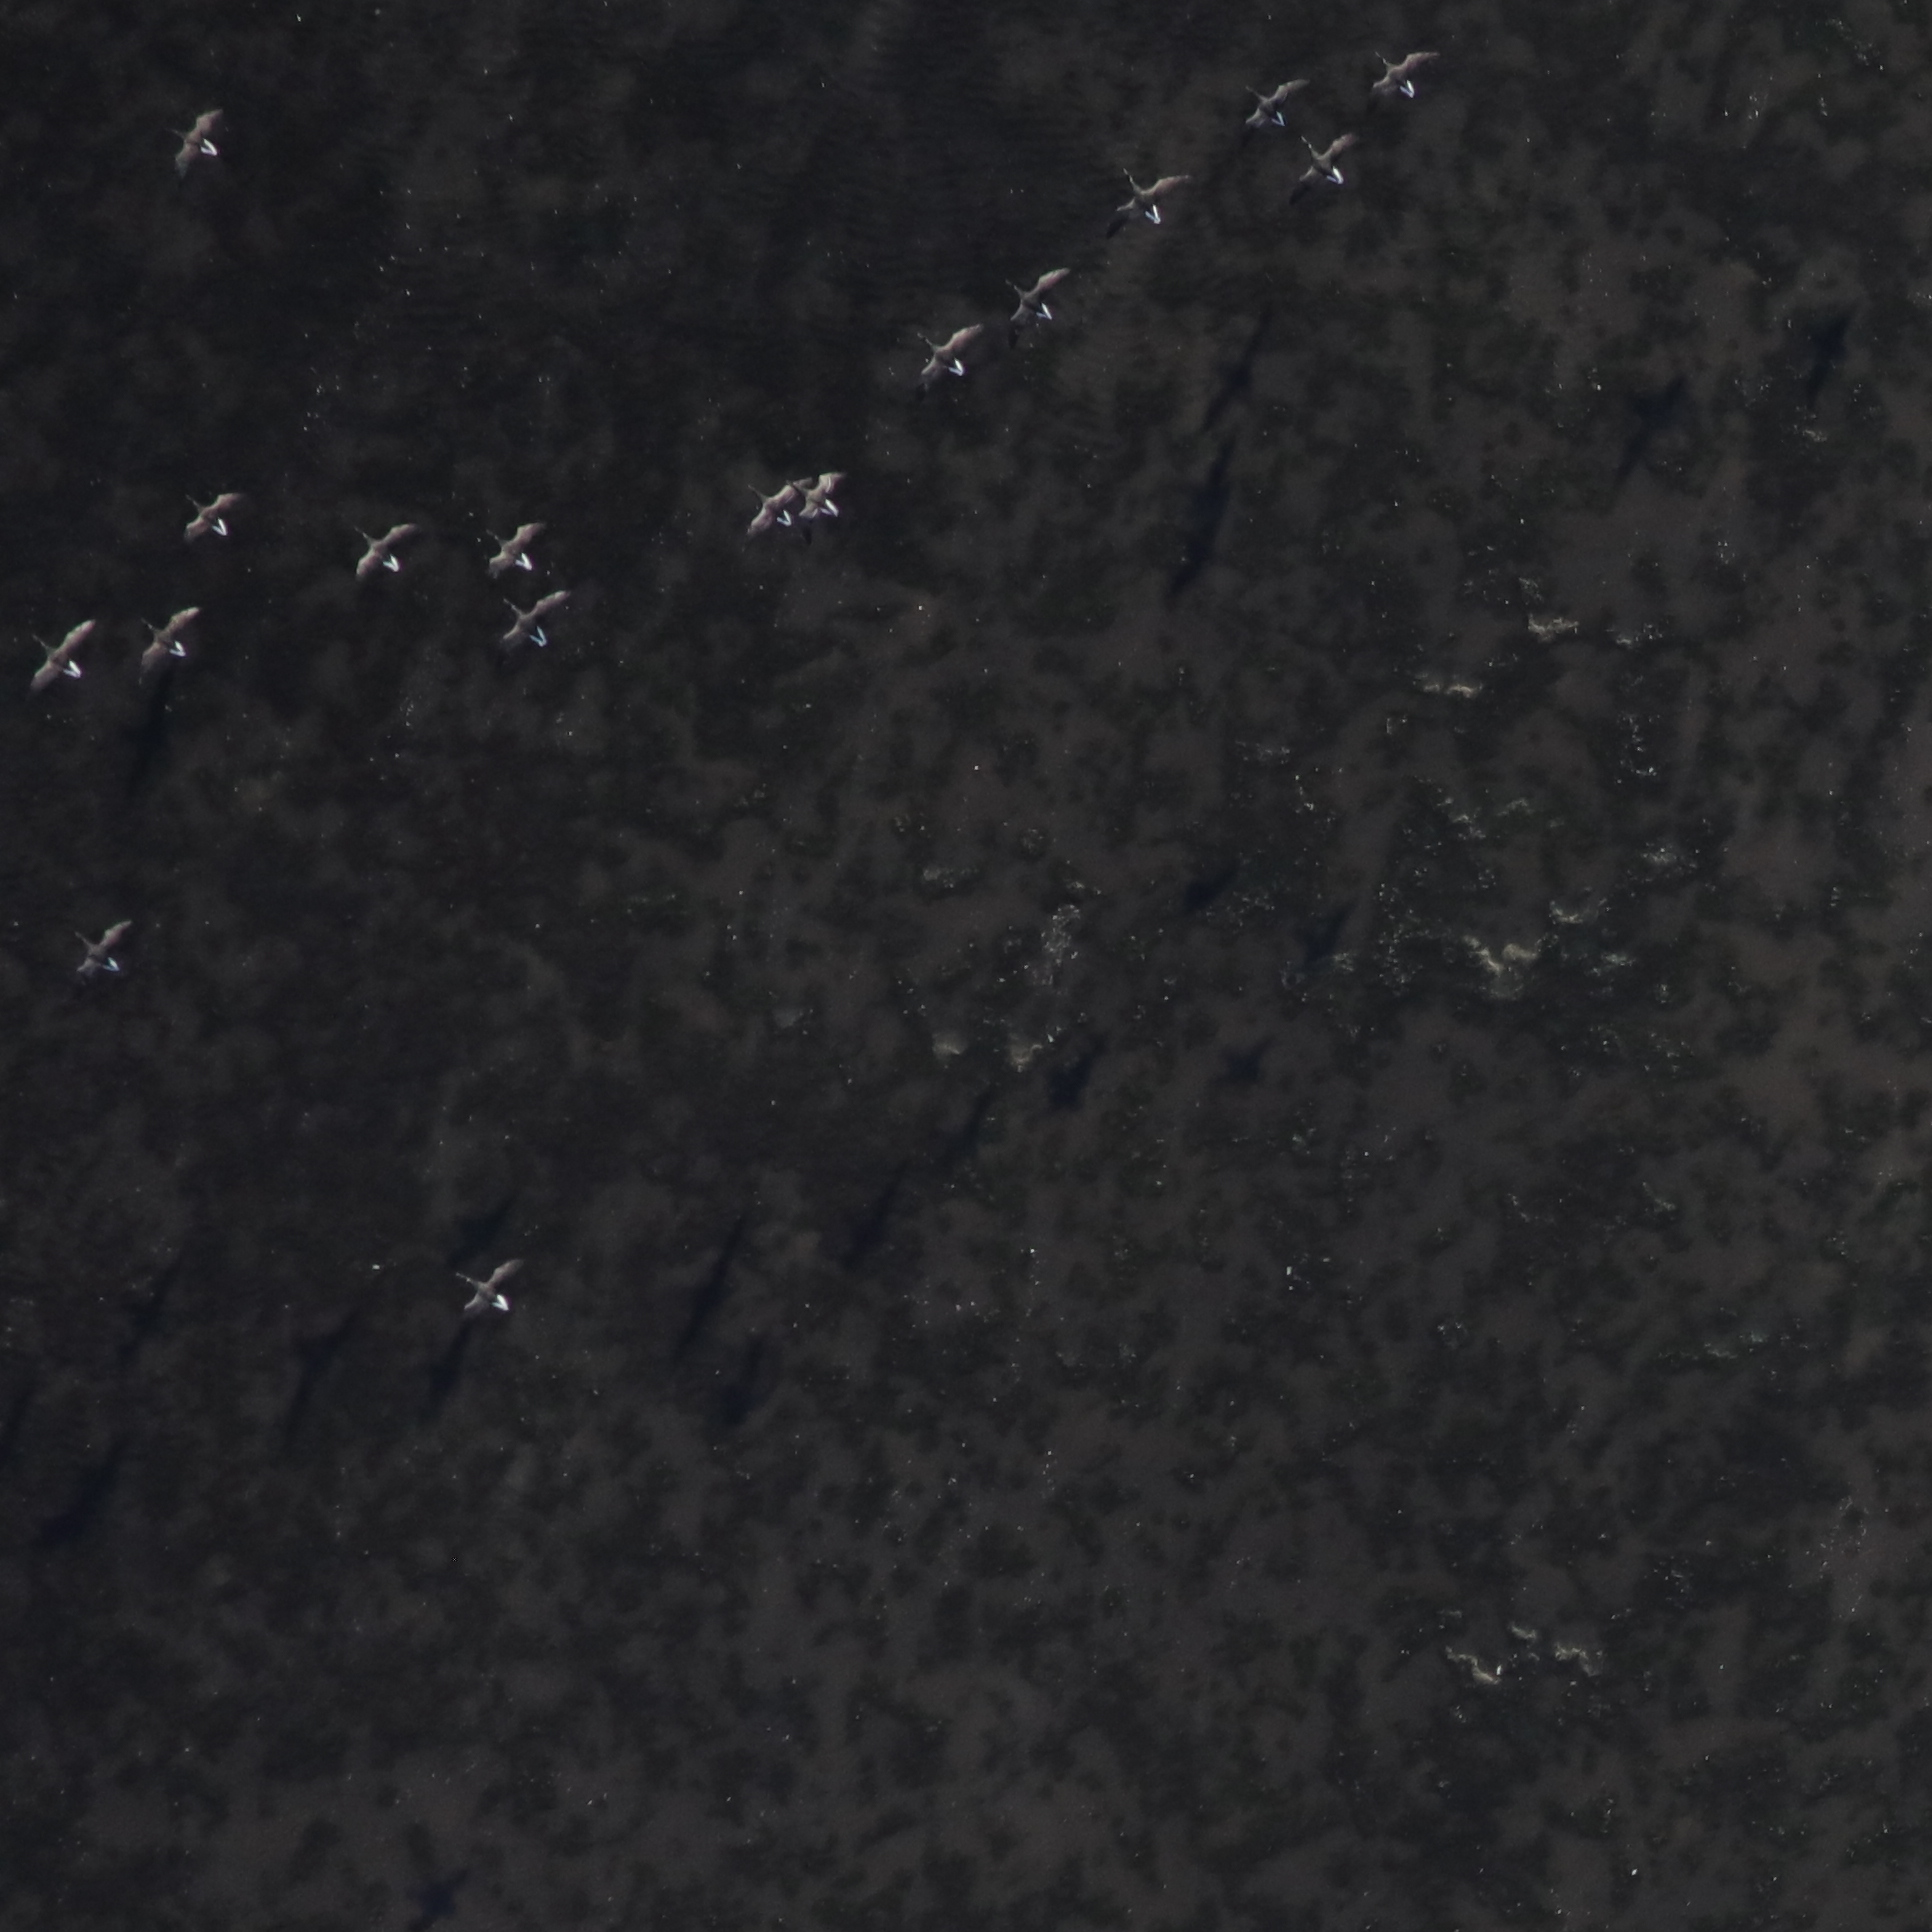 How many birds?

17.